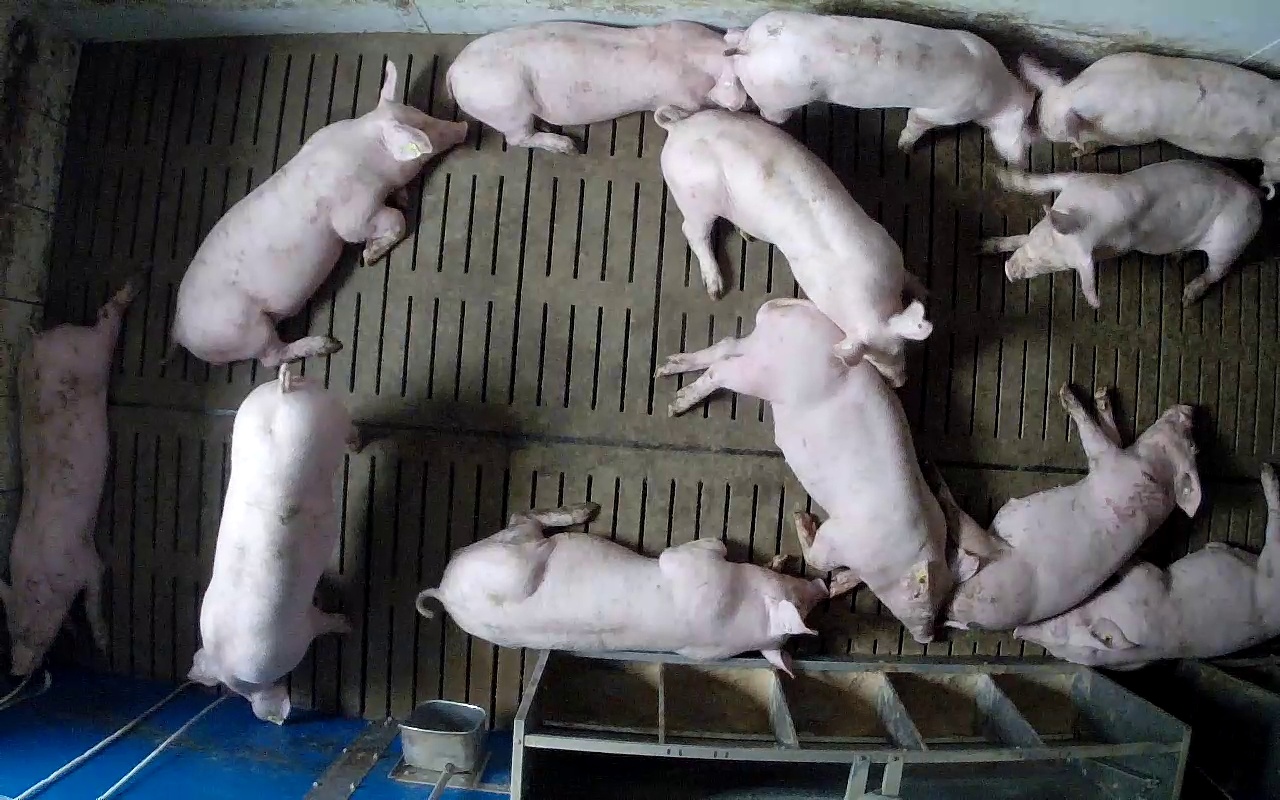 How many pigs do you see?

12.